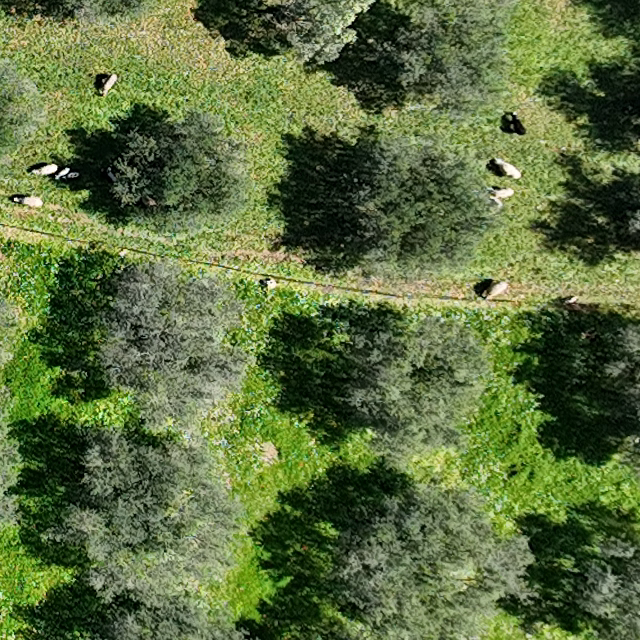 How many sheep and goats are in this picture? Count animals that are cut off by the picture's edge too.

9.